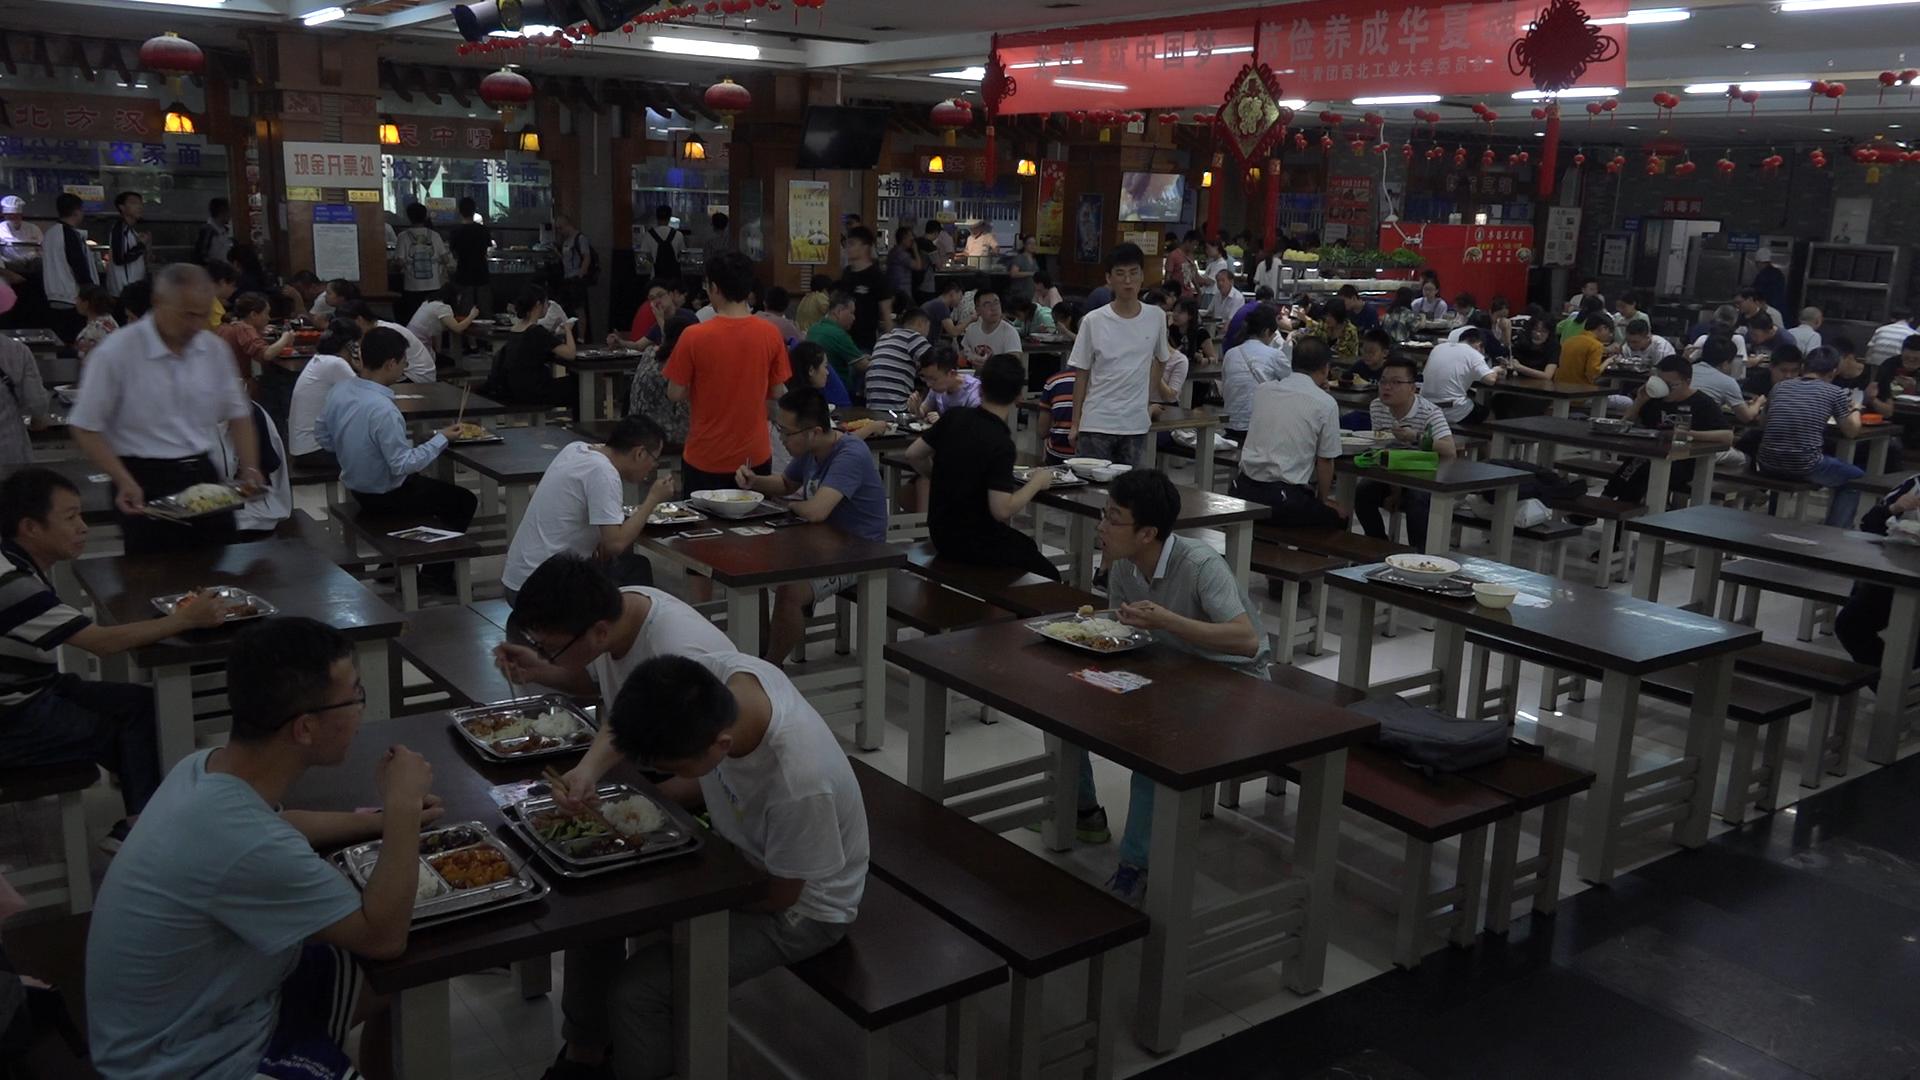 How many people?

97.